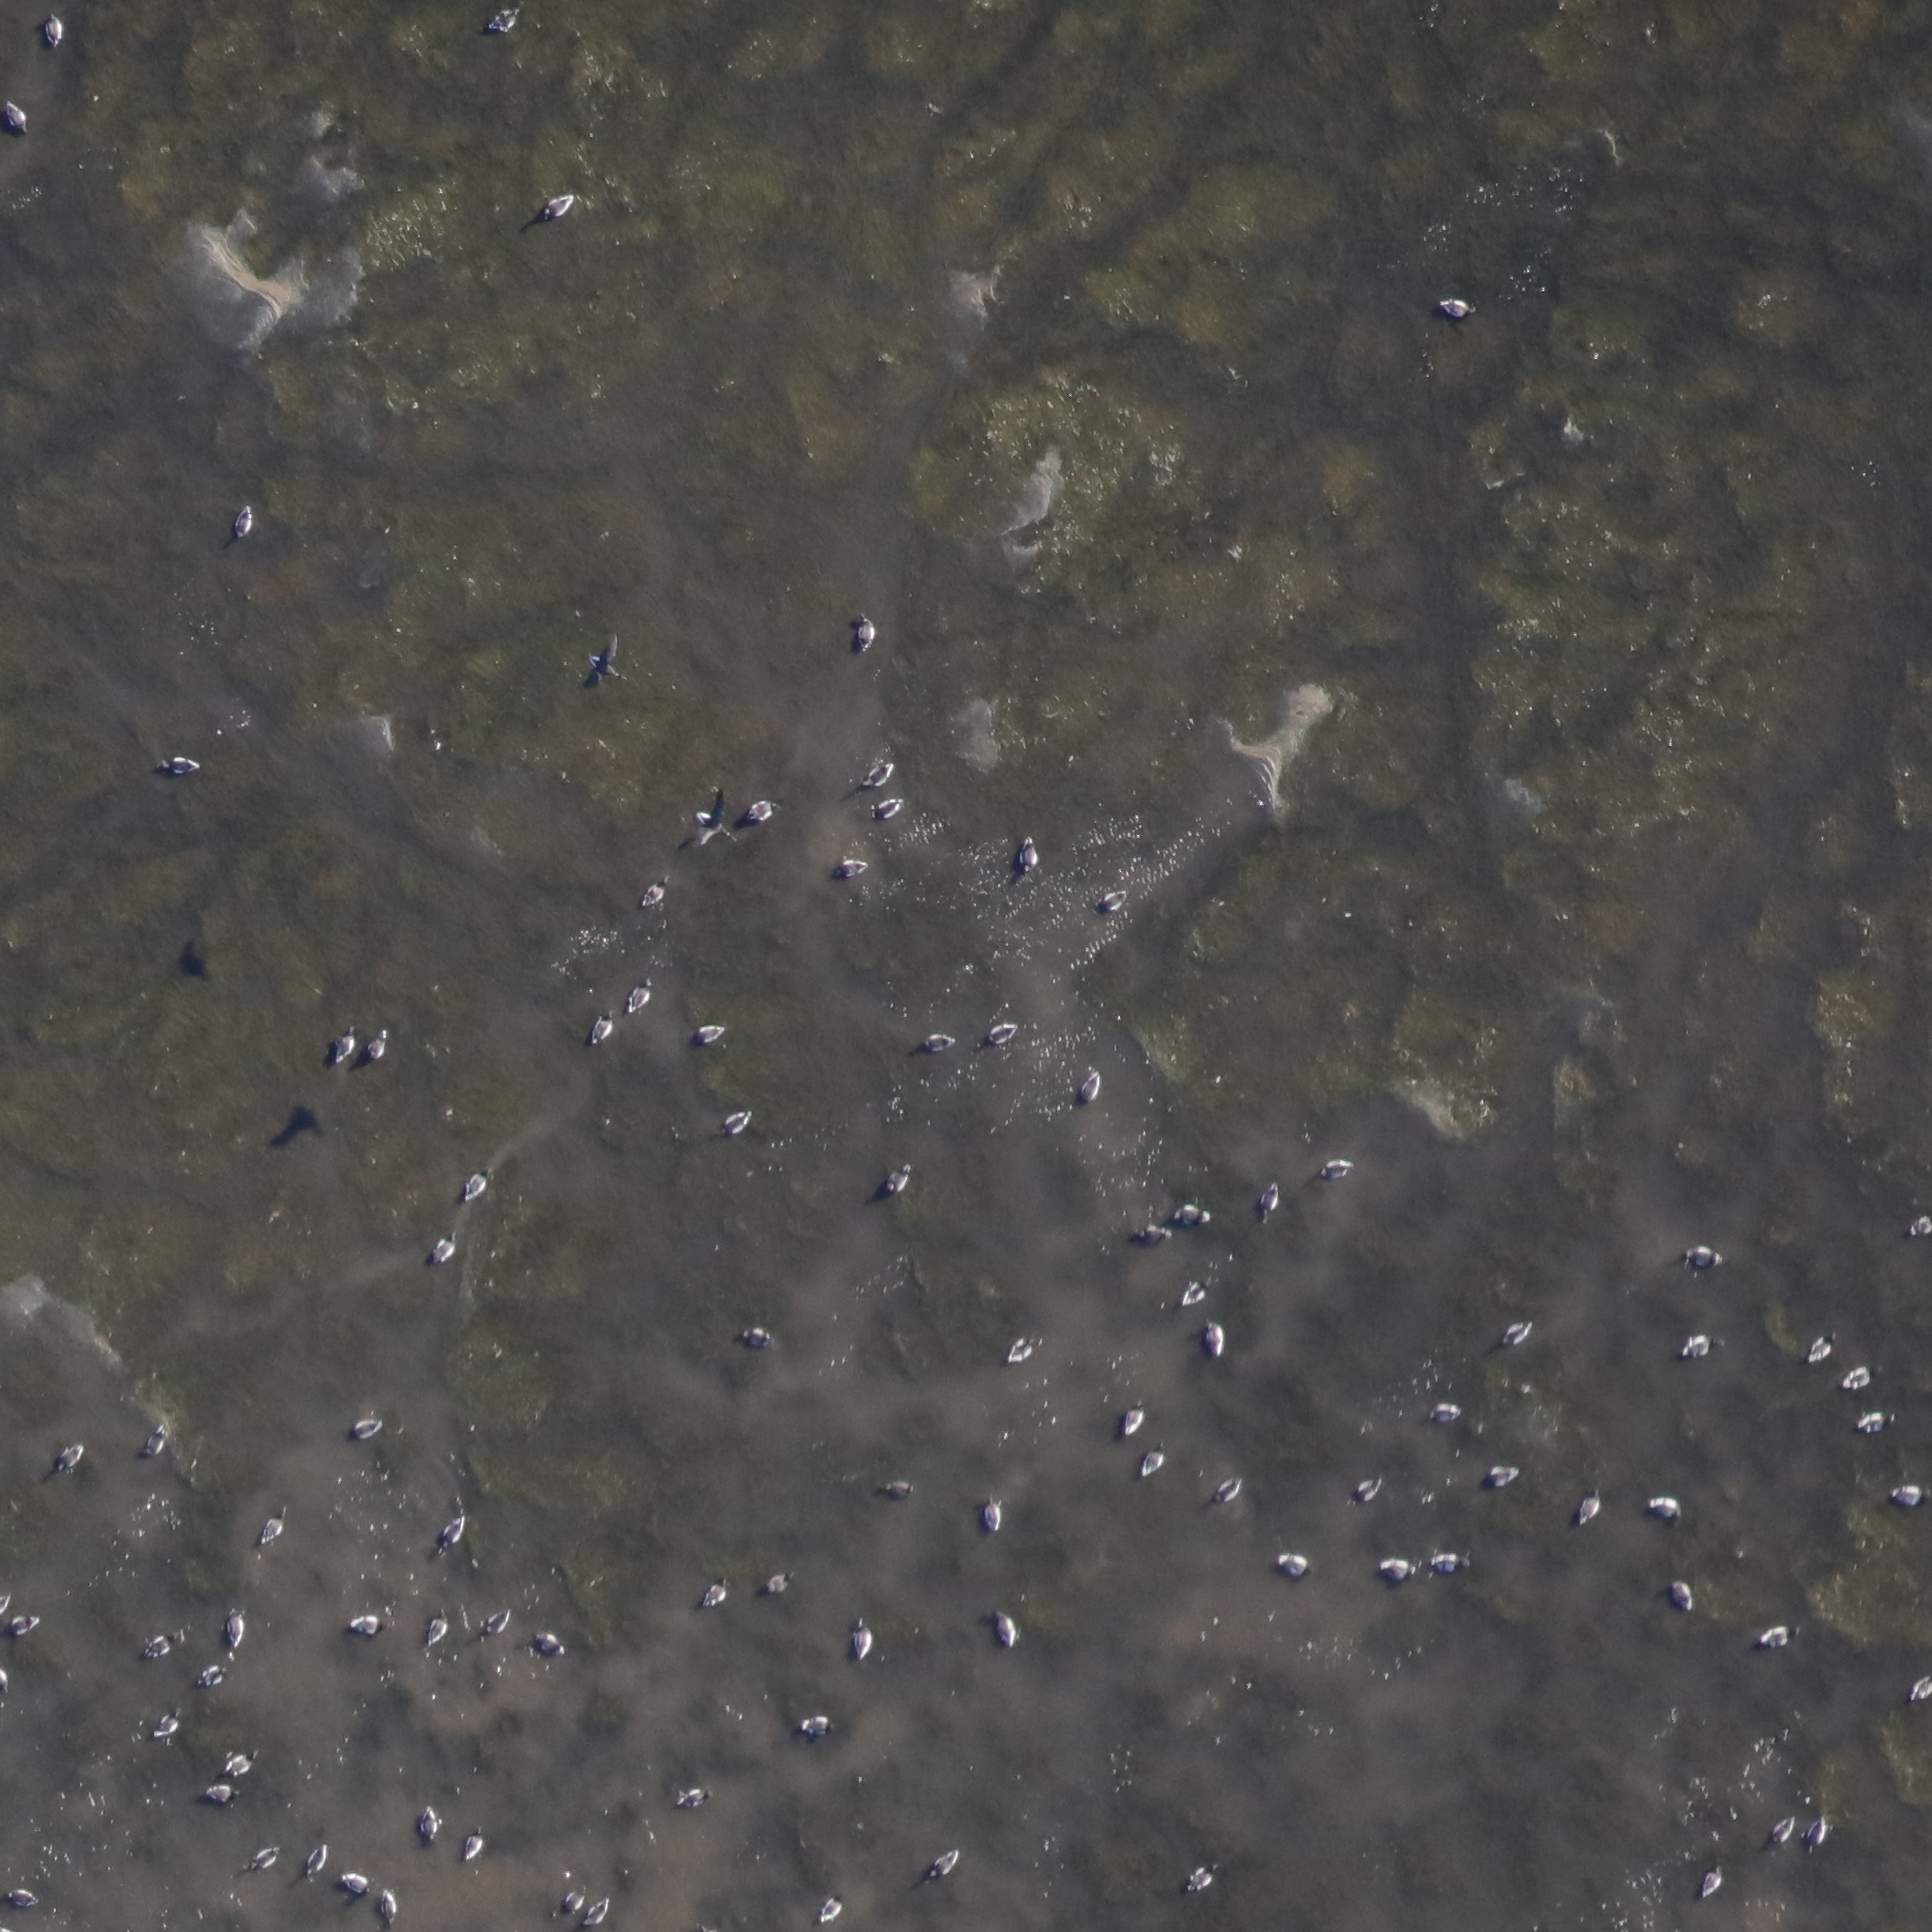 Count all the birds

98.